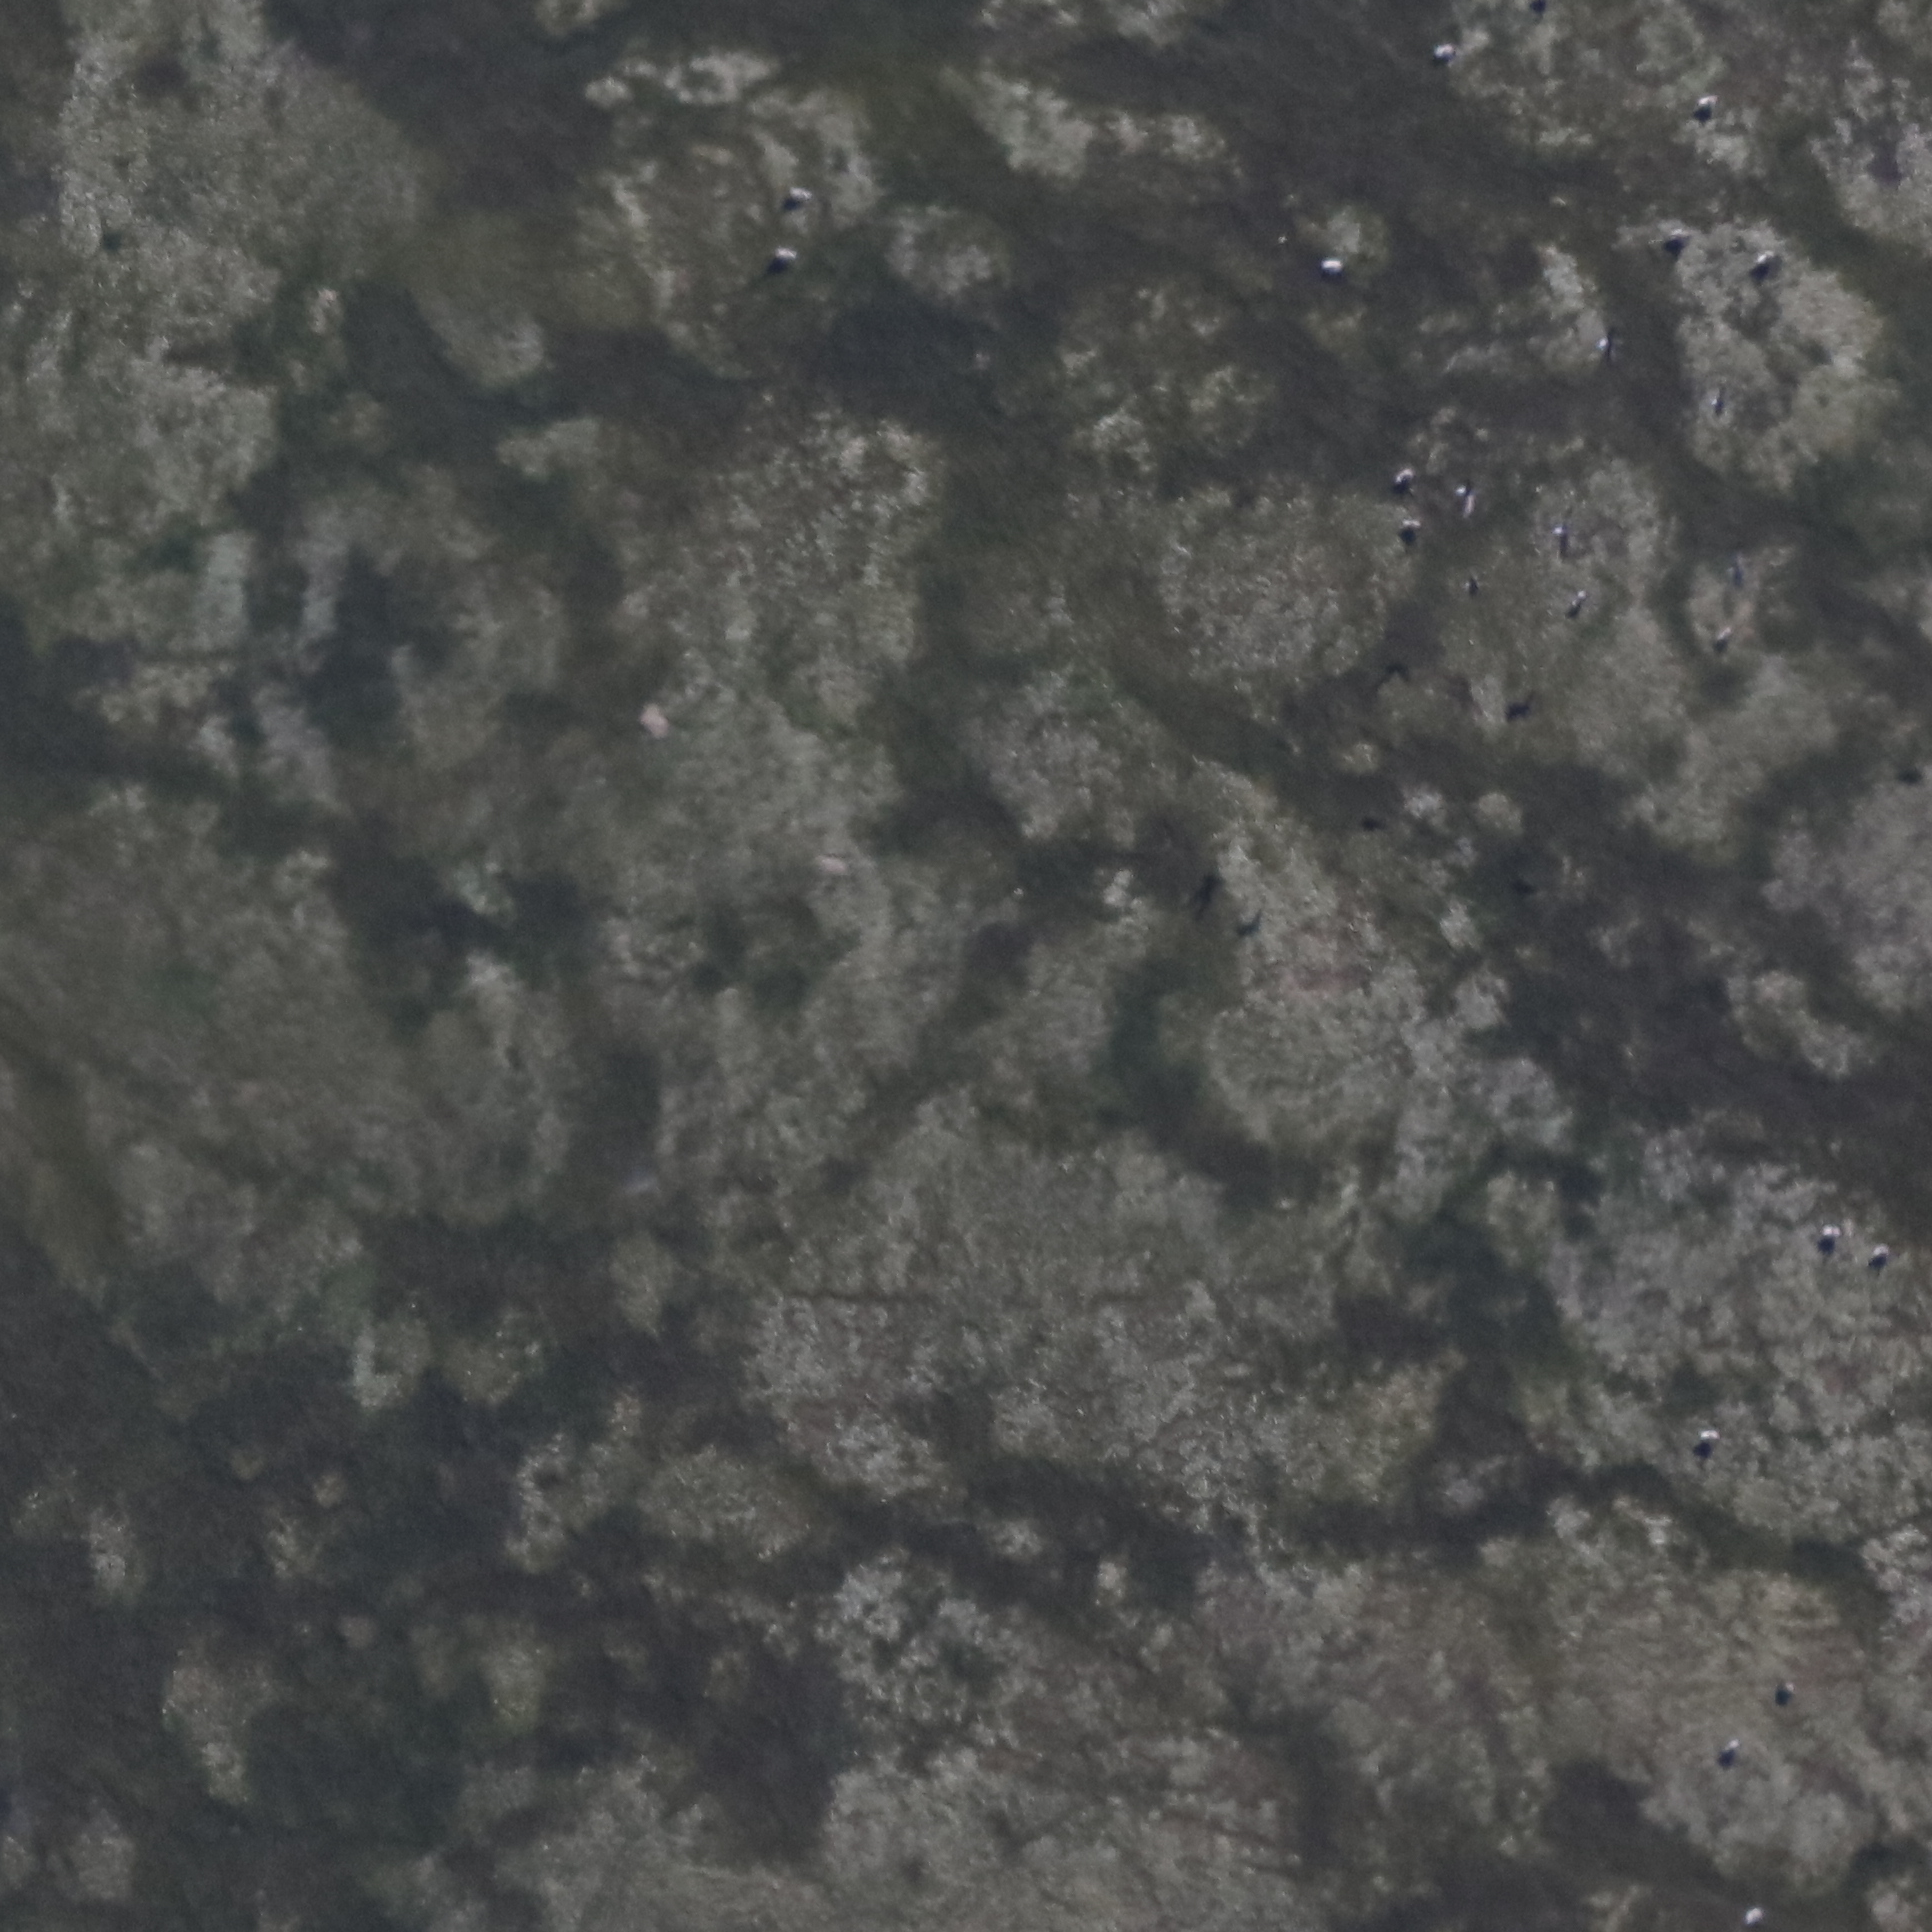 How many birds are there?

24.